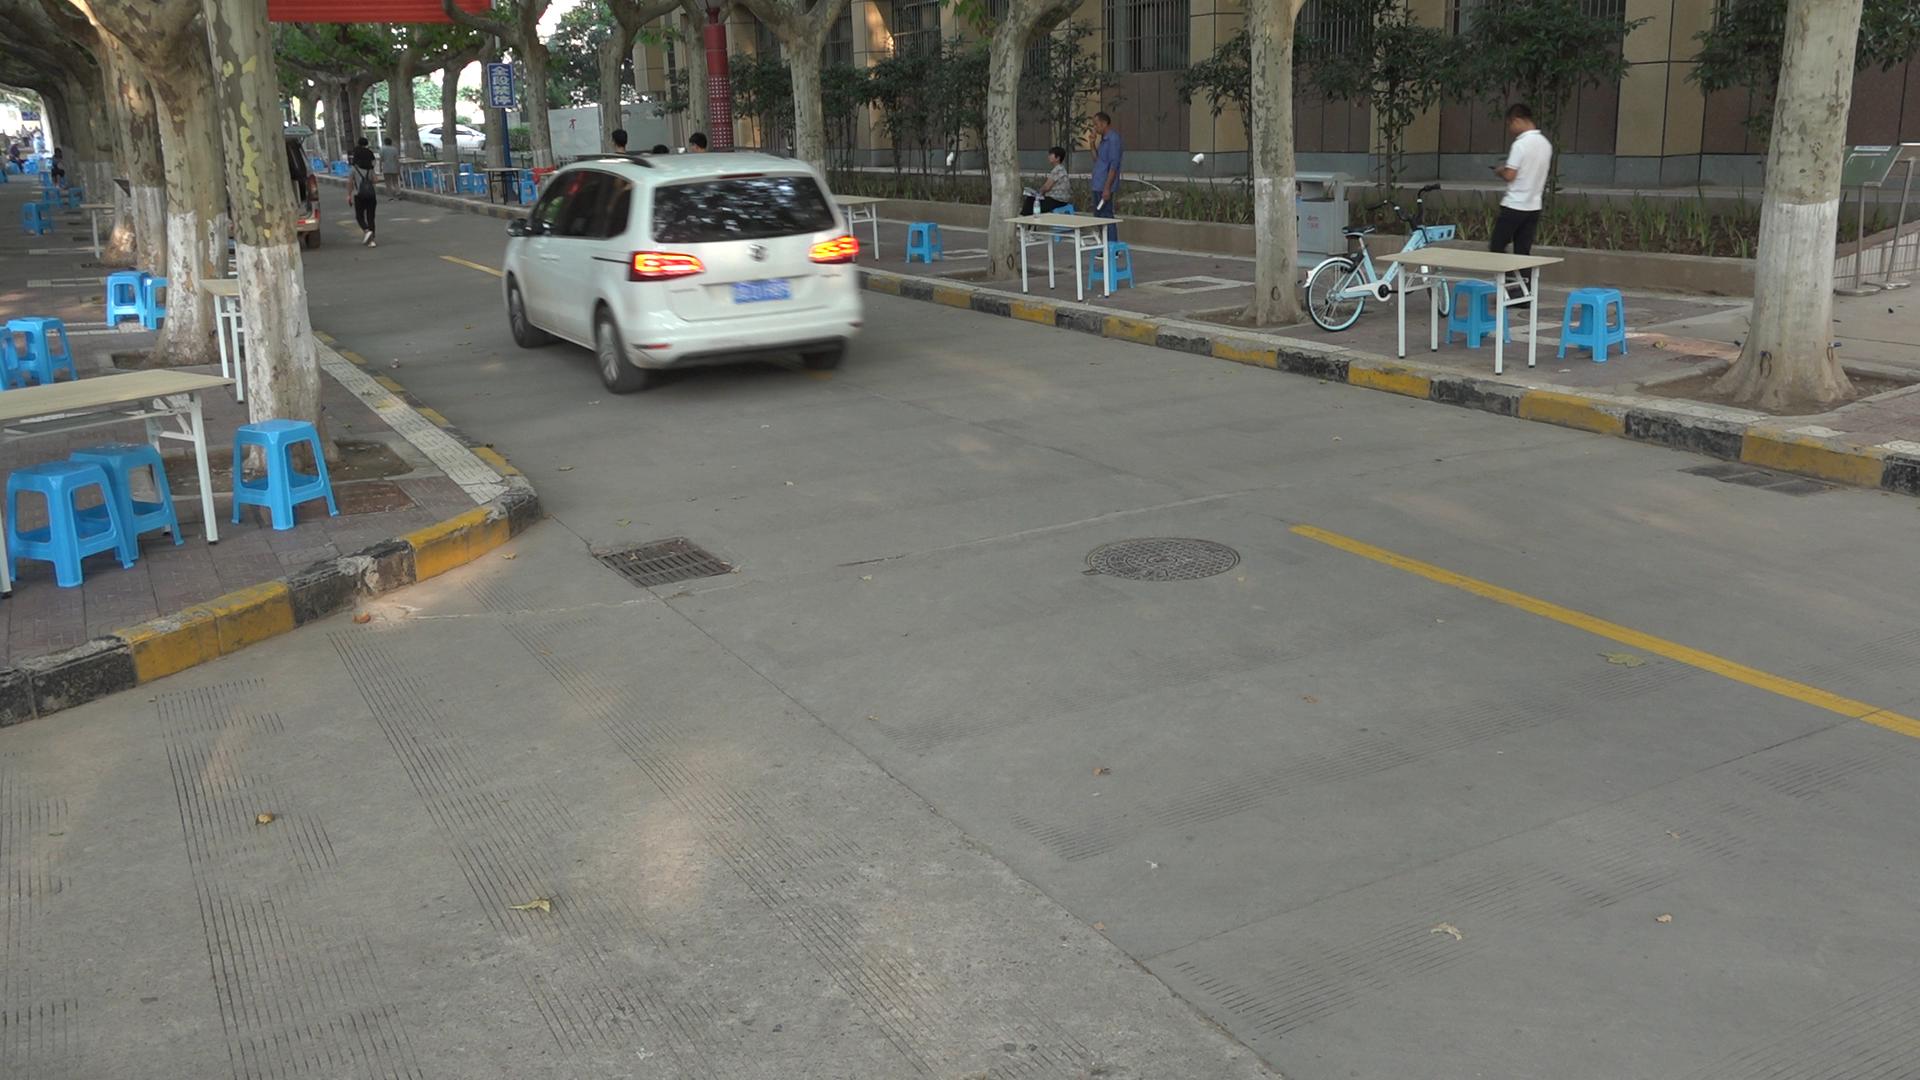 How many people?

13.